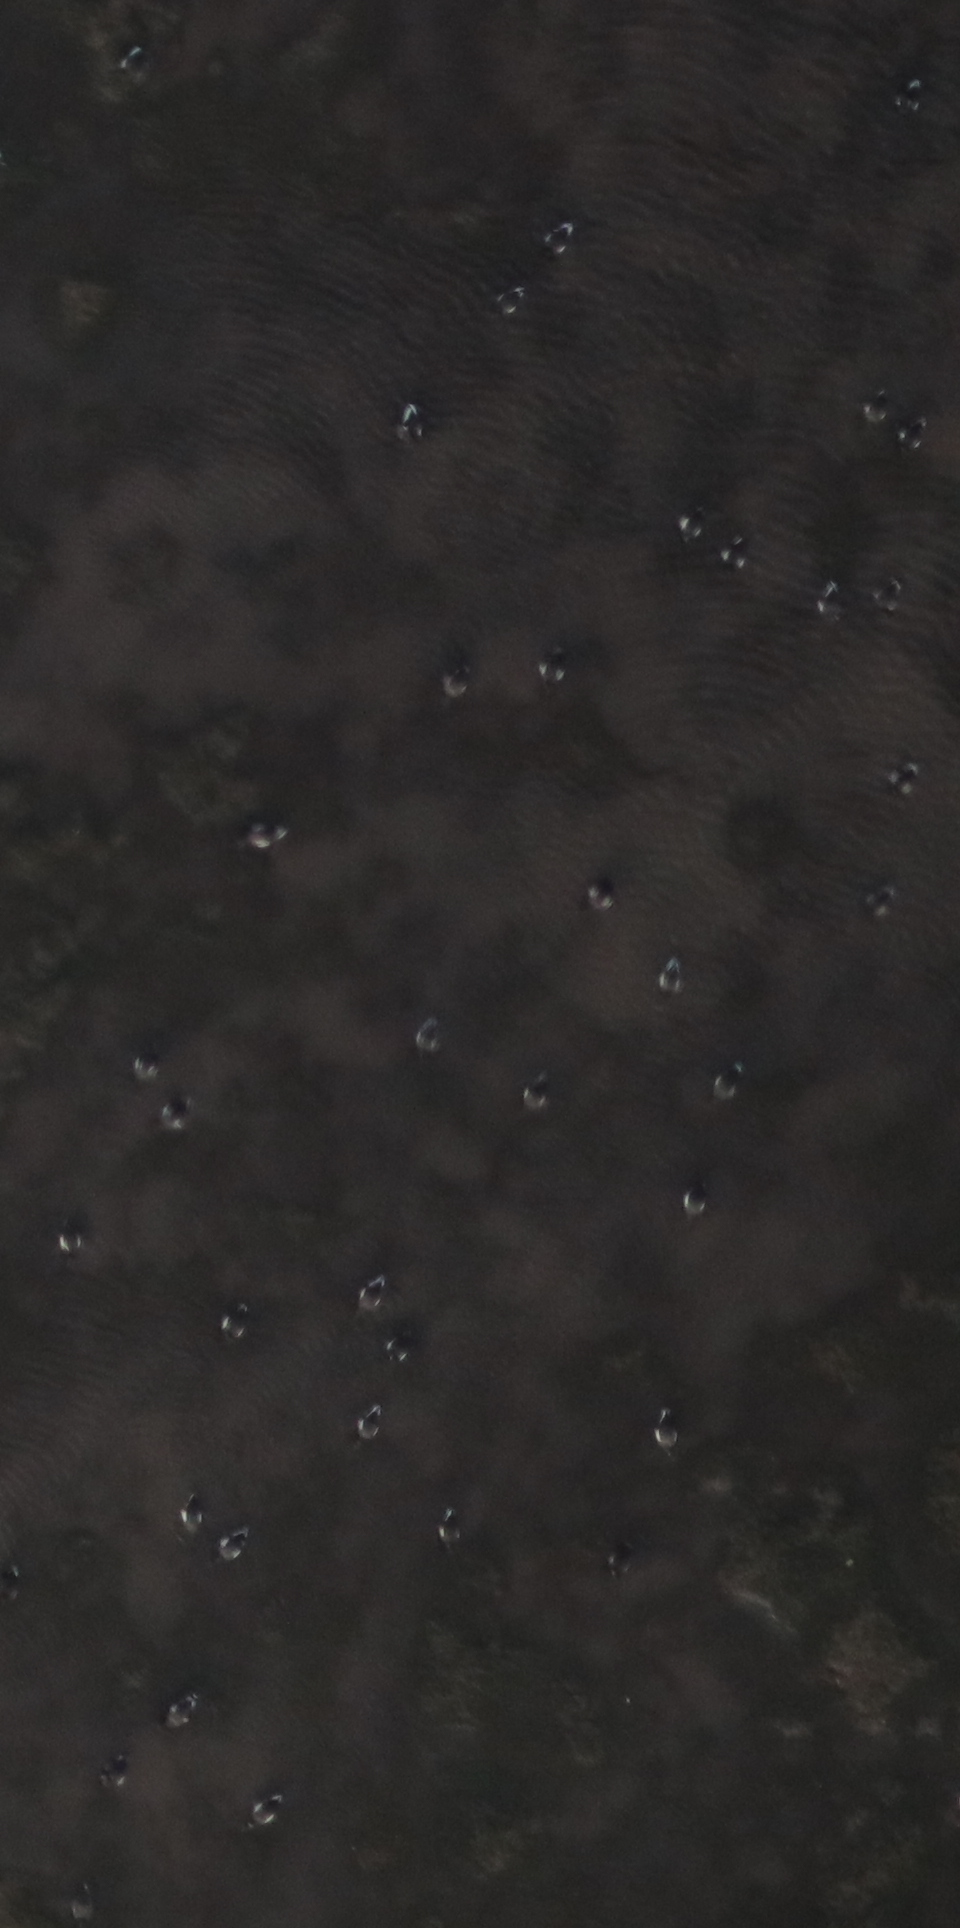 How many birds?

37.